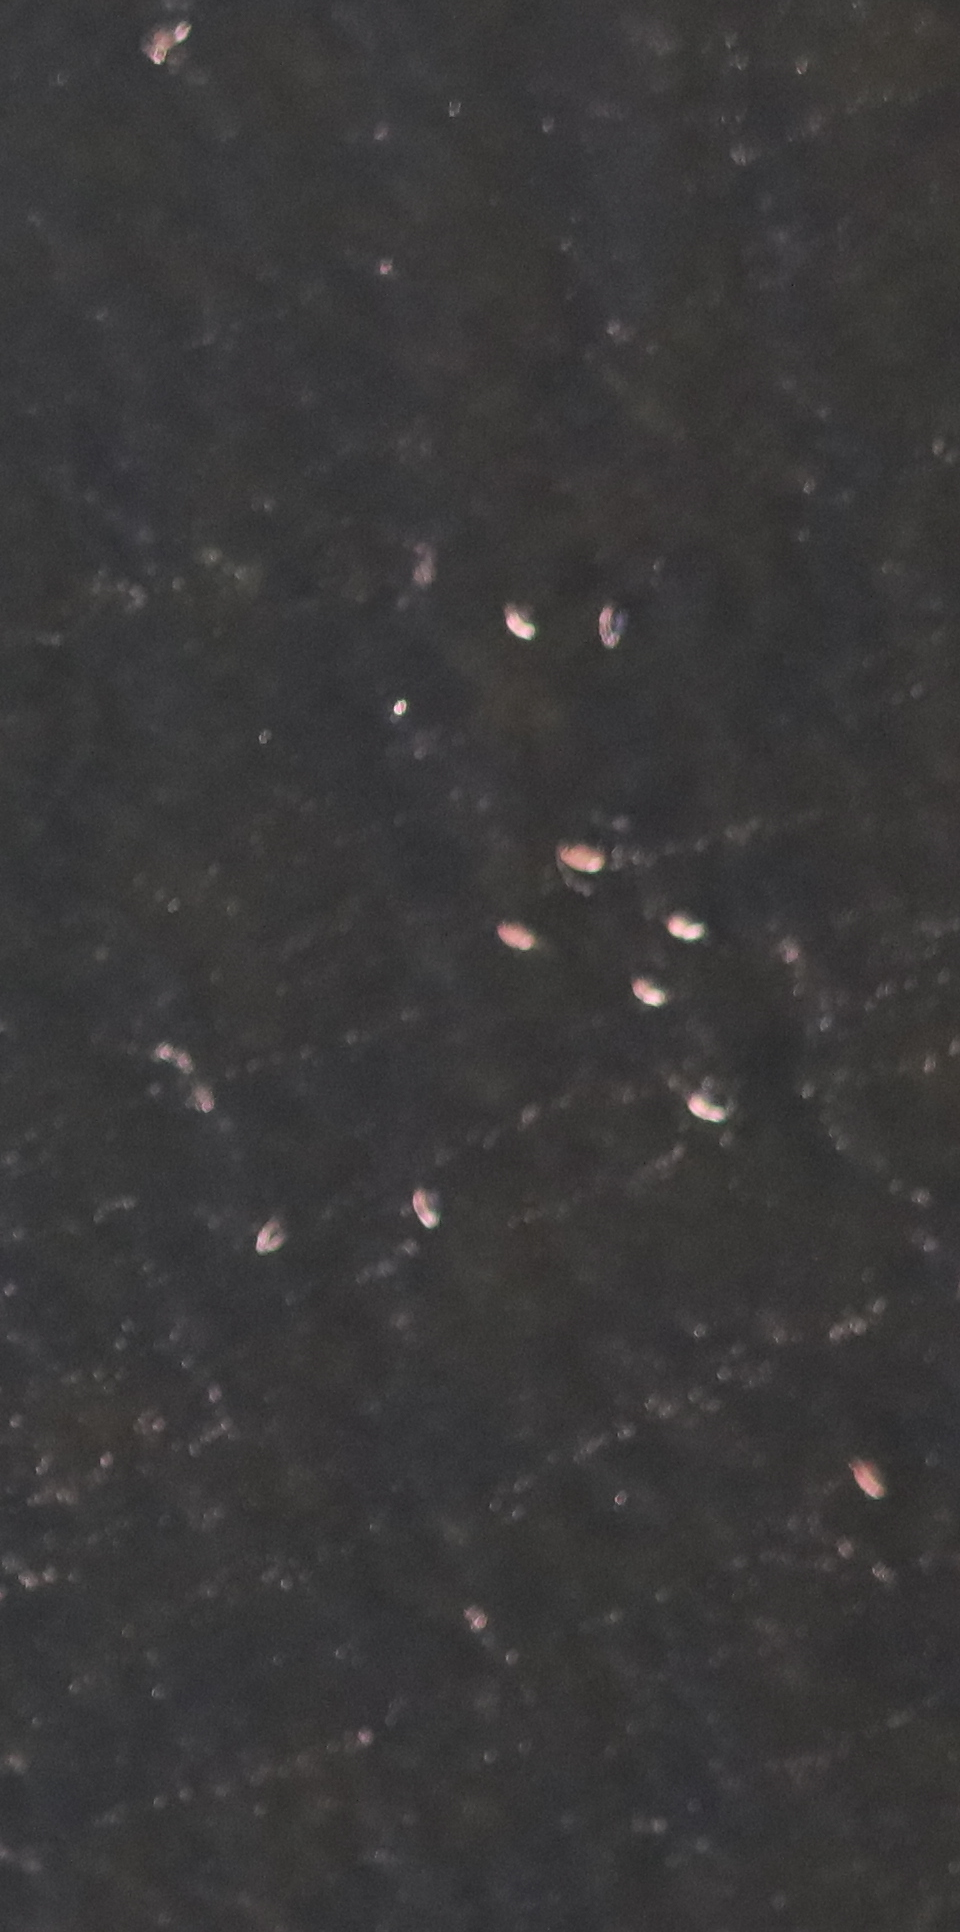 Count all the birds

11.